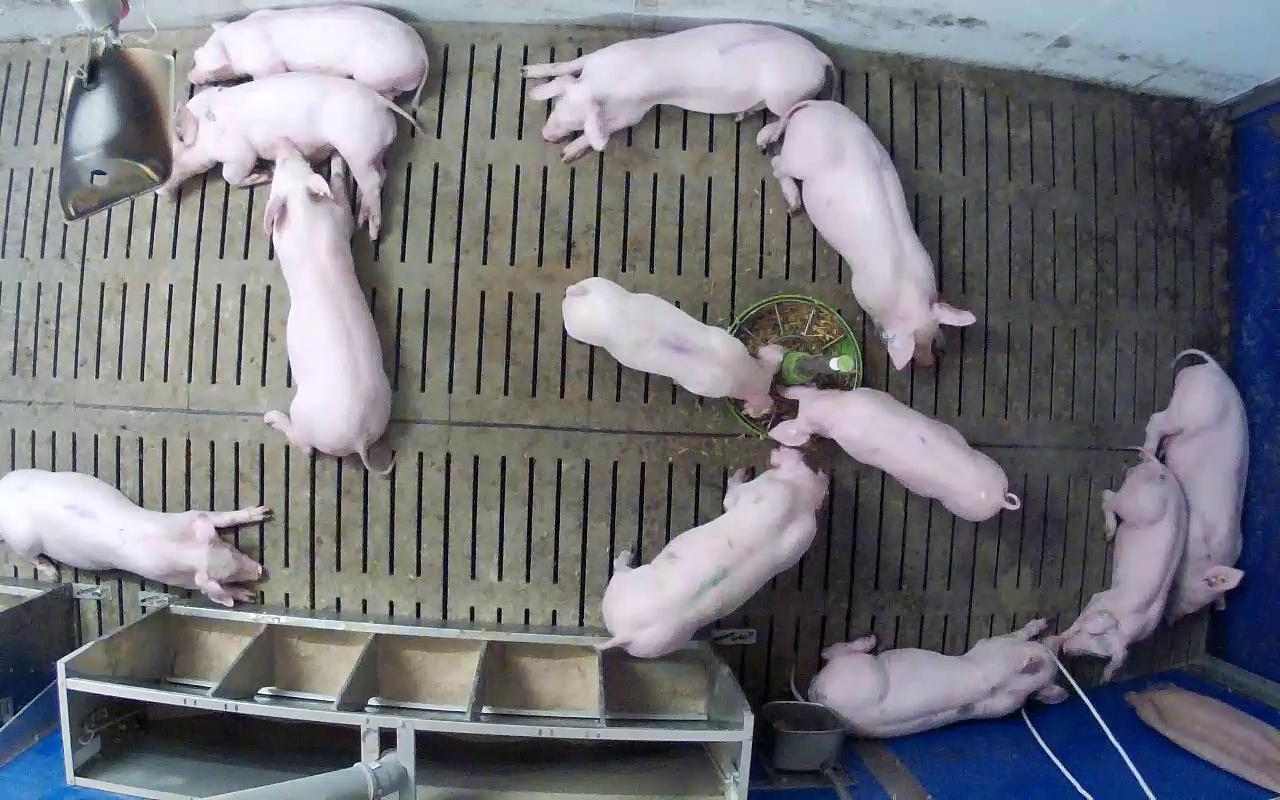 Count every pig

12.